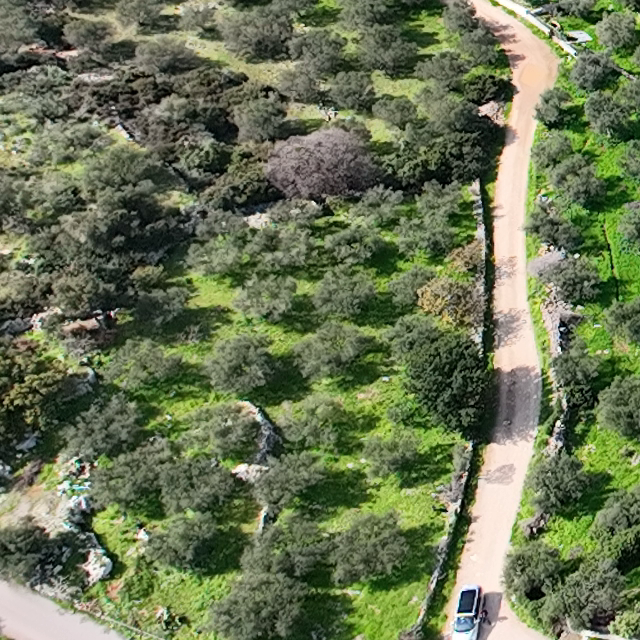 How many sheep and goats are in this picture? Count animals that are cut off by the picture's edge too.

0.